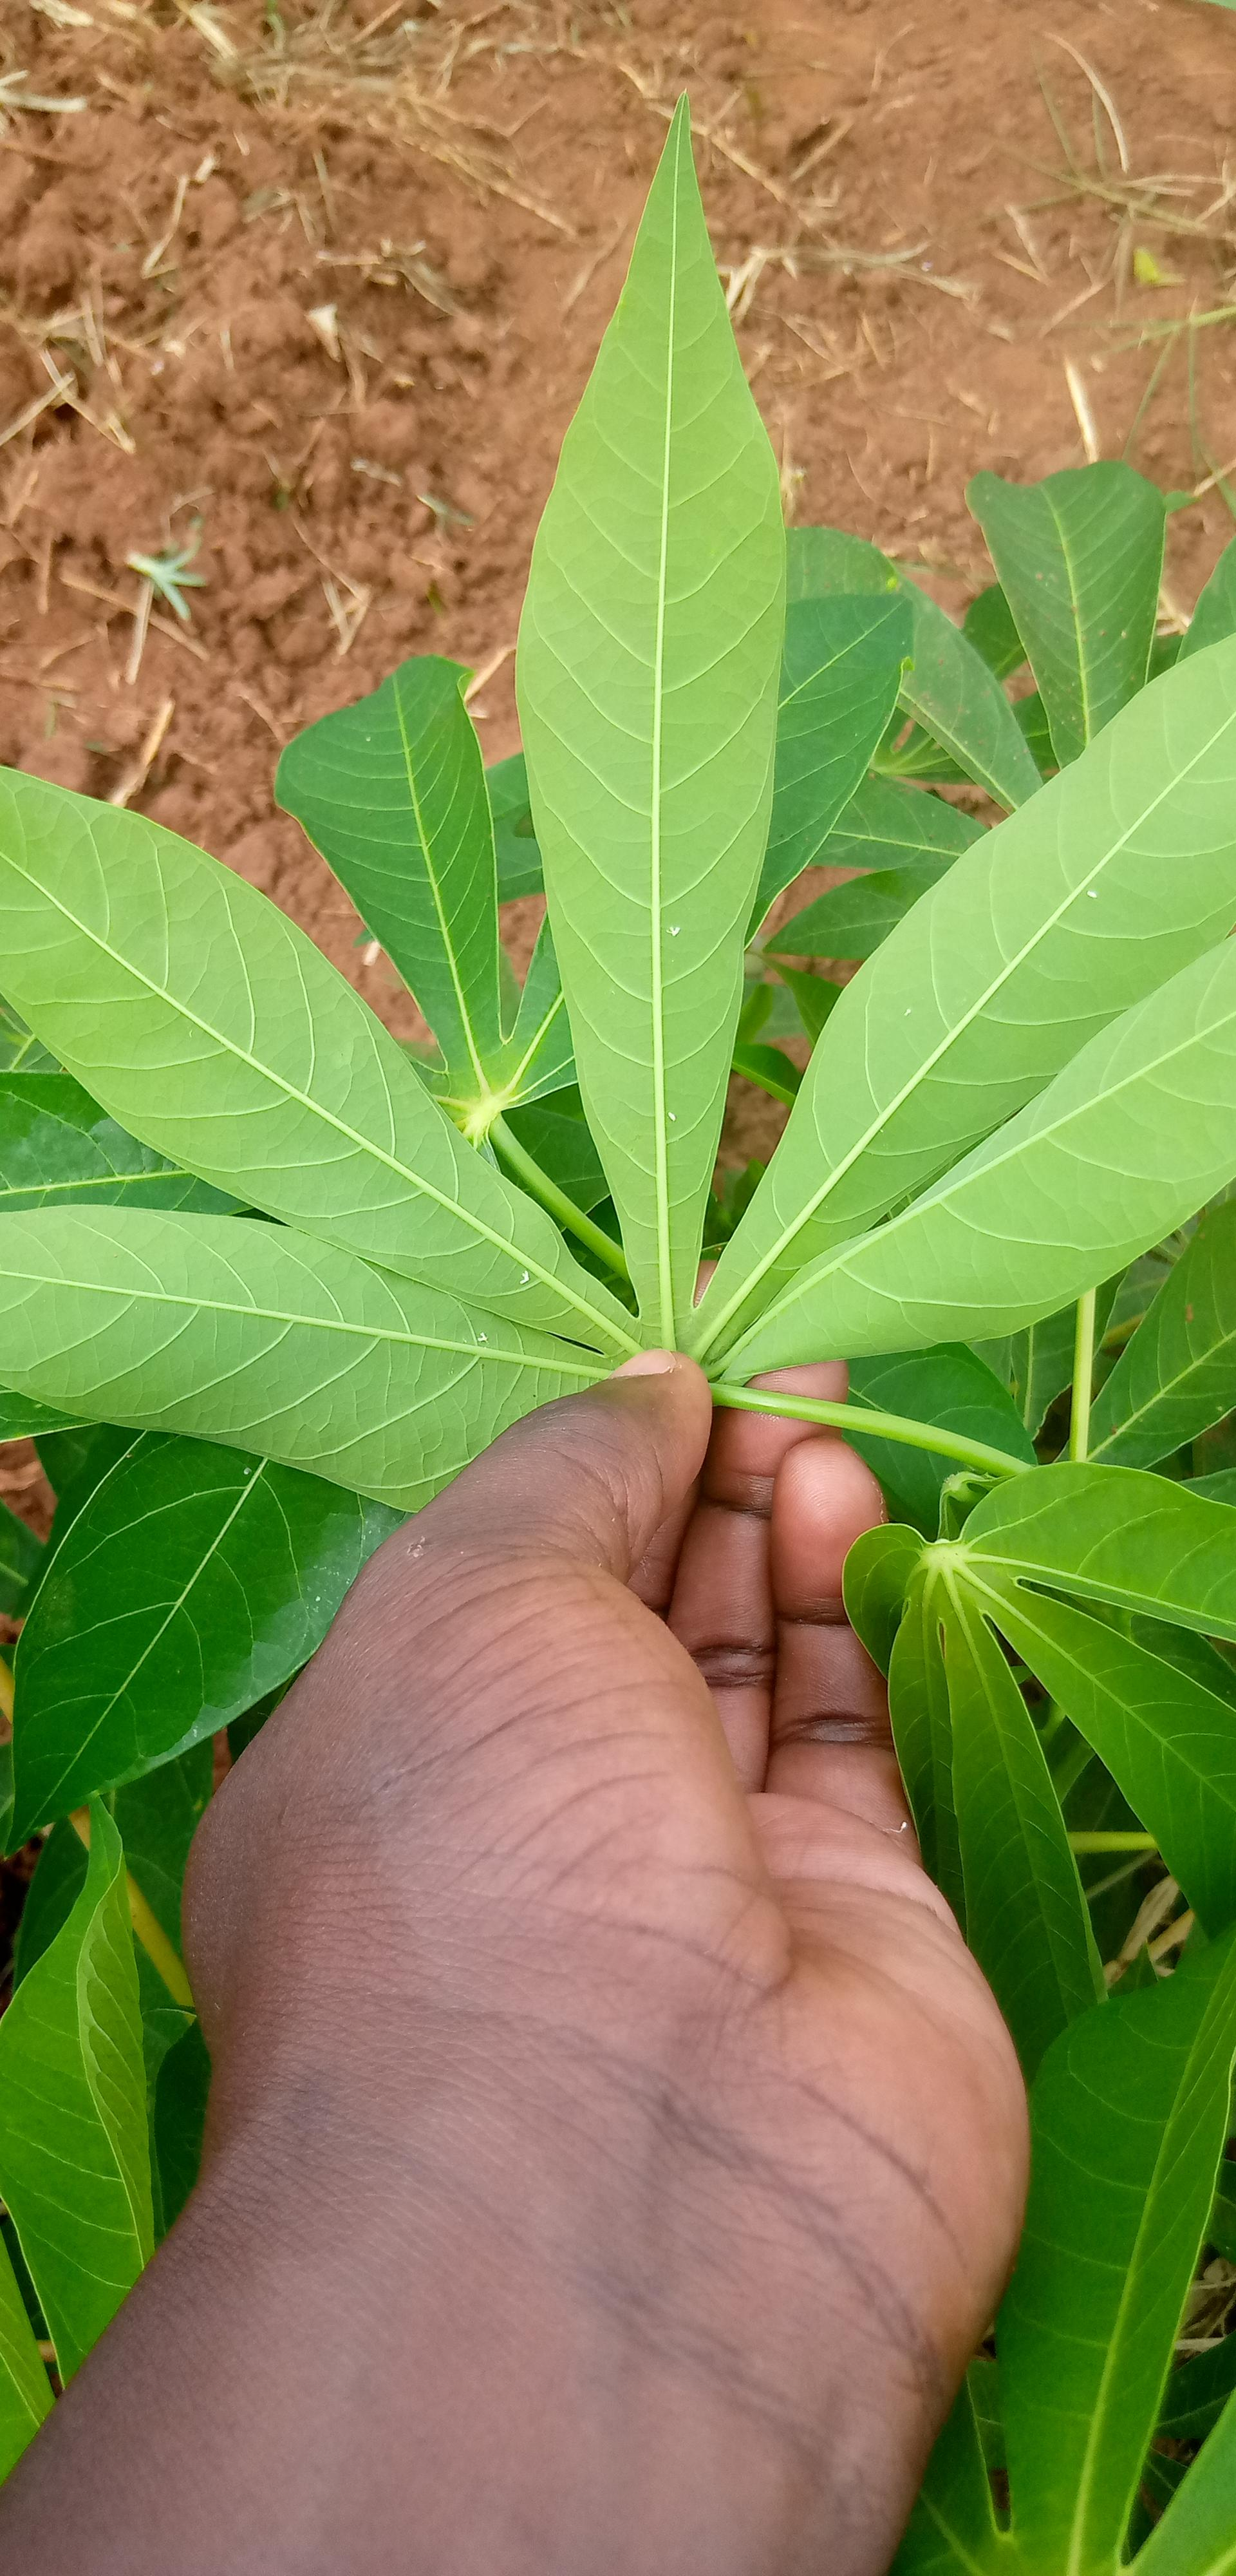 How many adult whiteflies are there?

7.